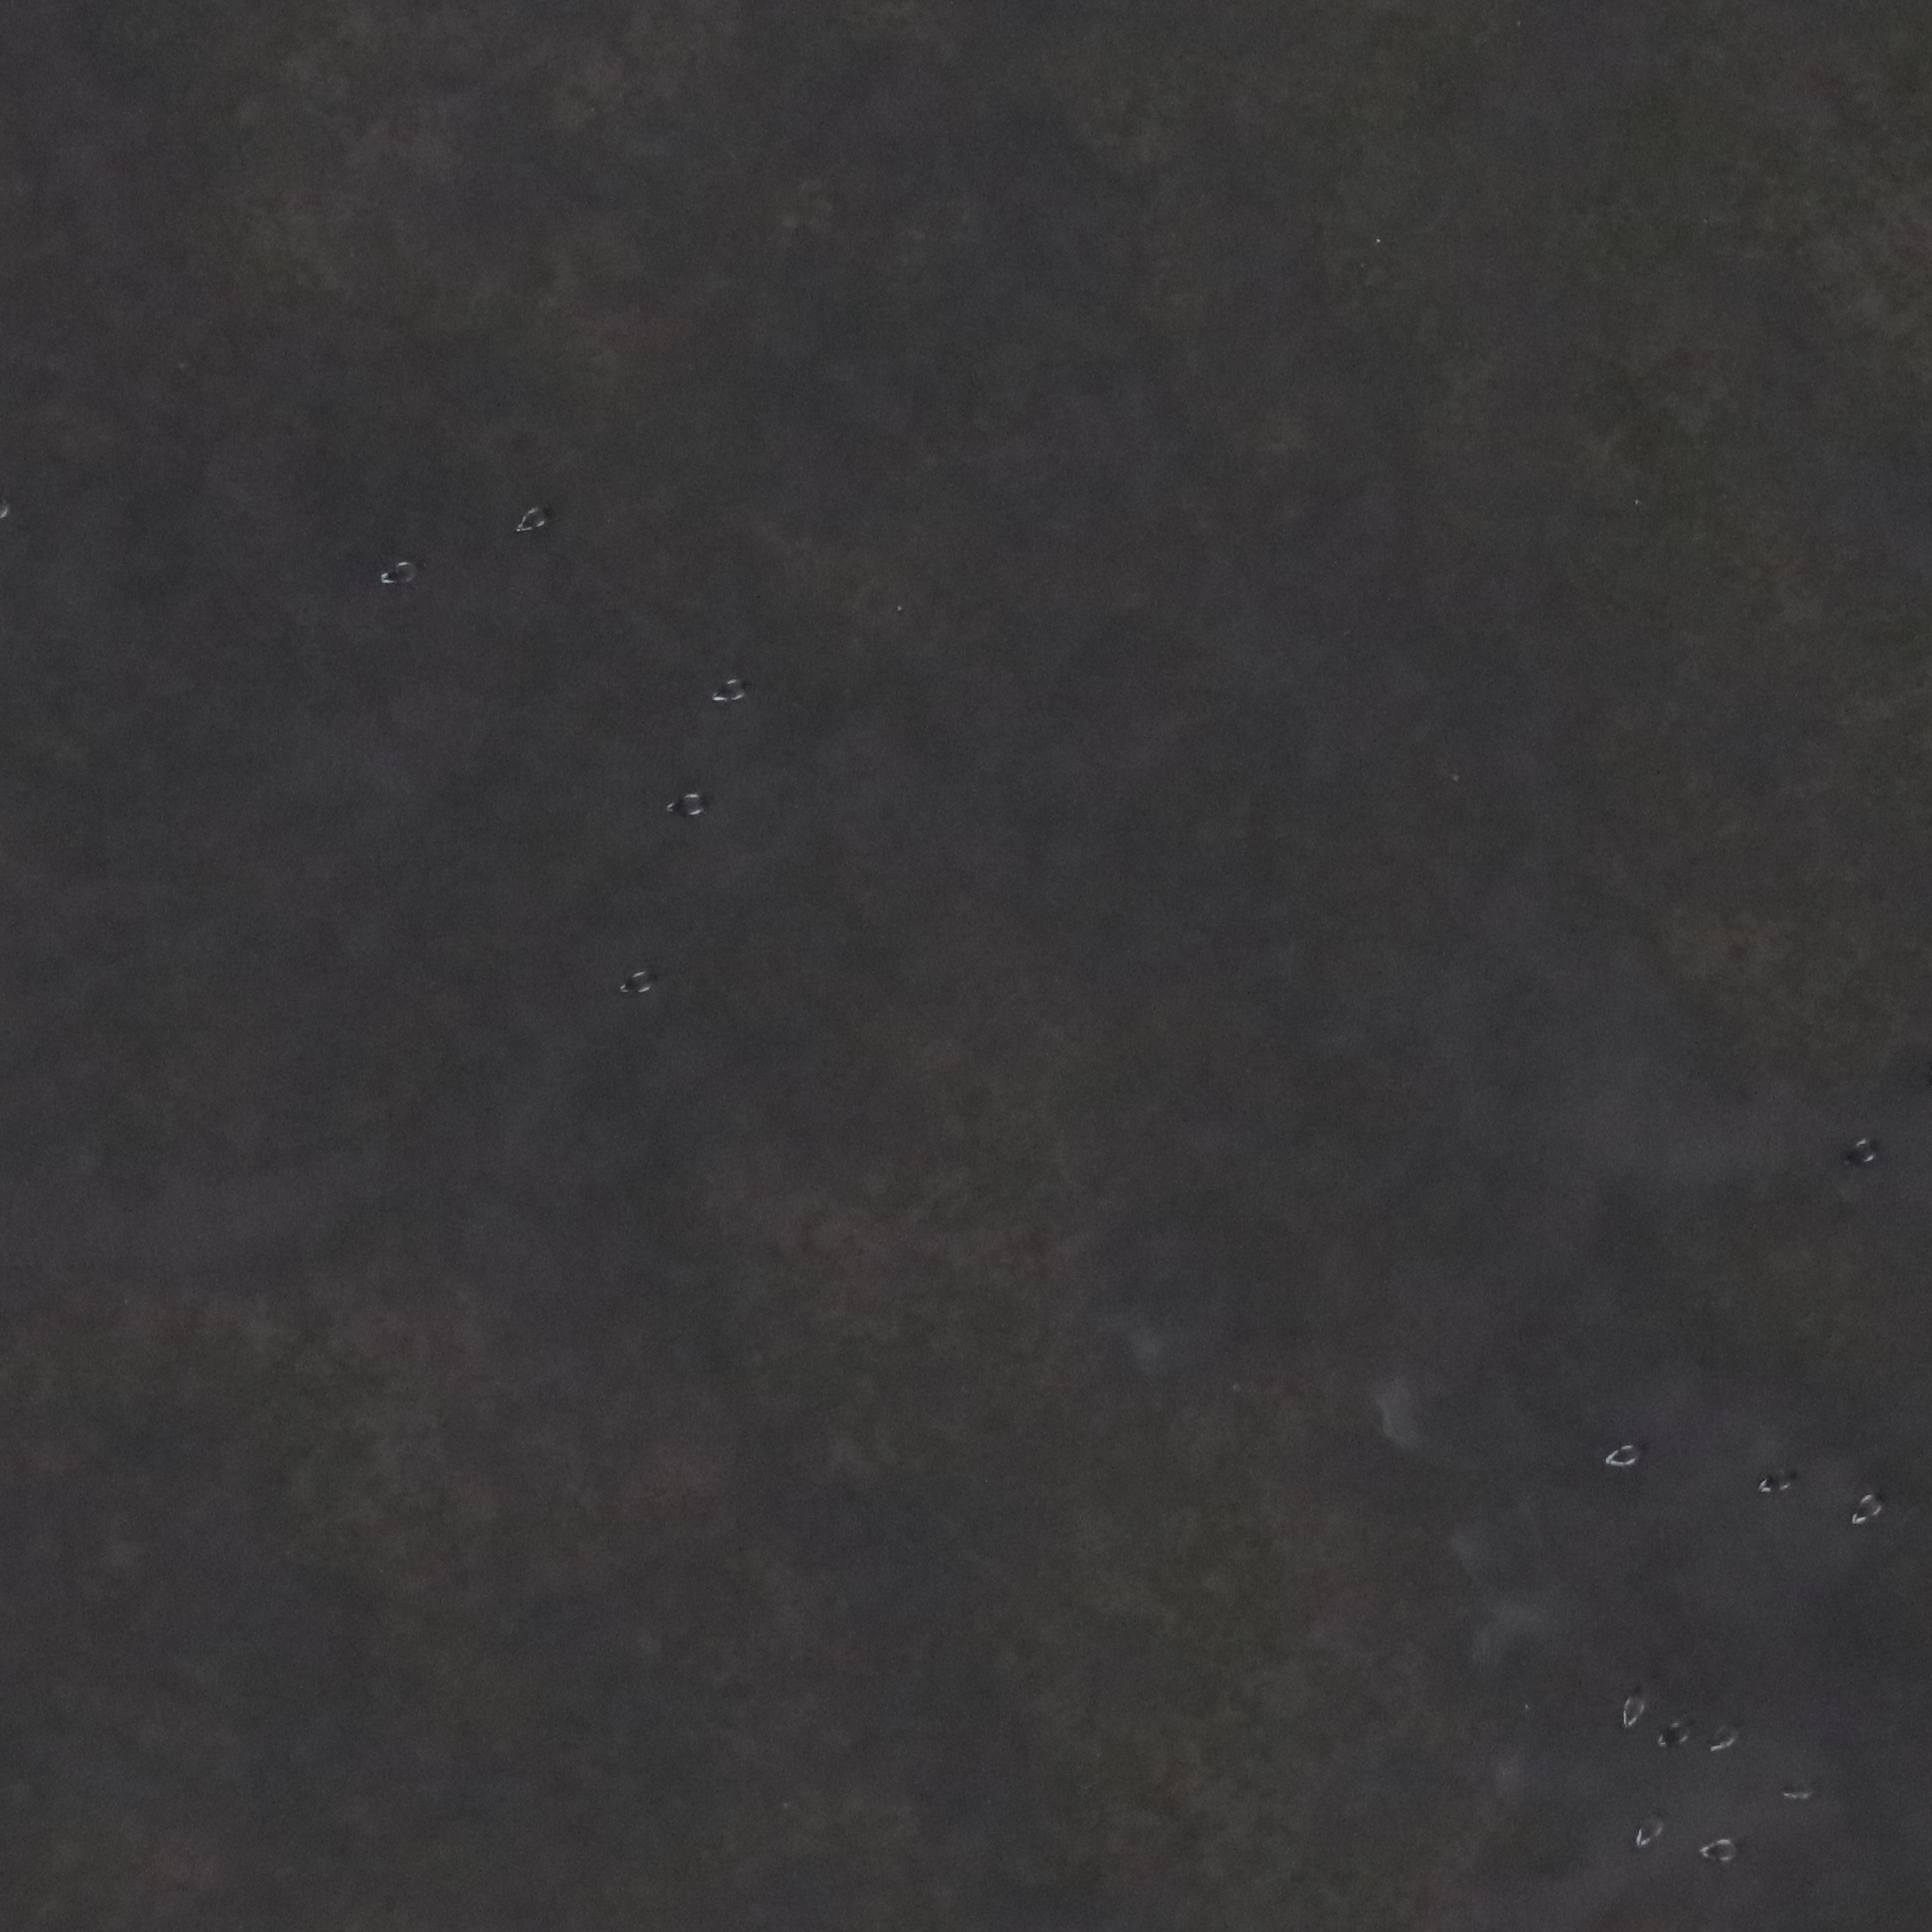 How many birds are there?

15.